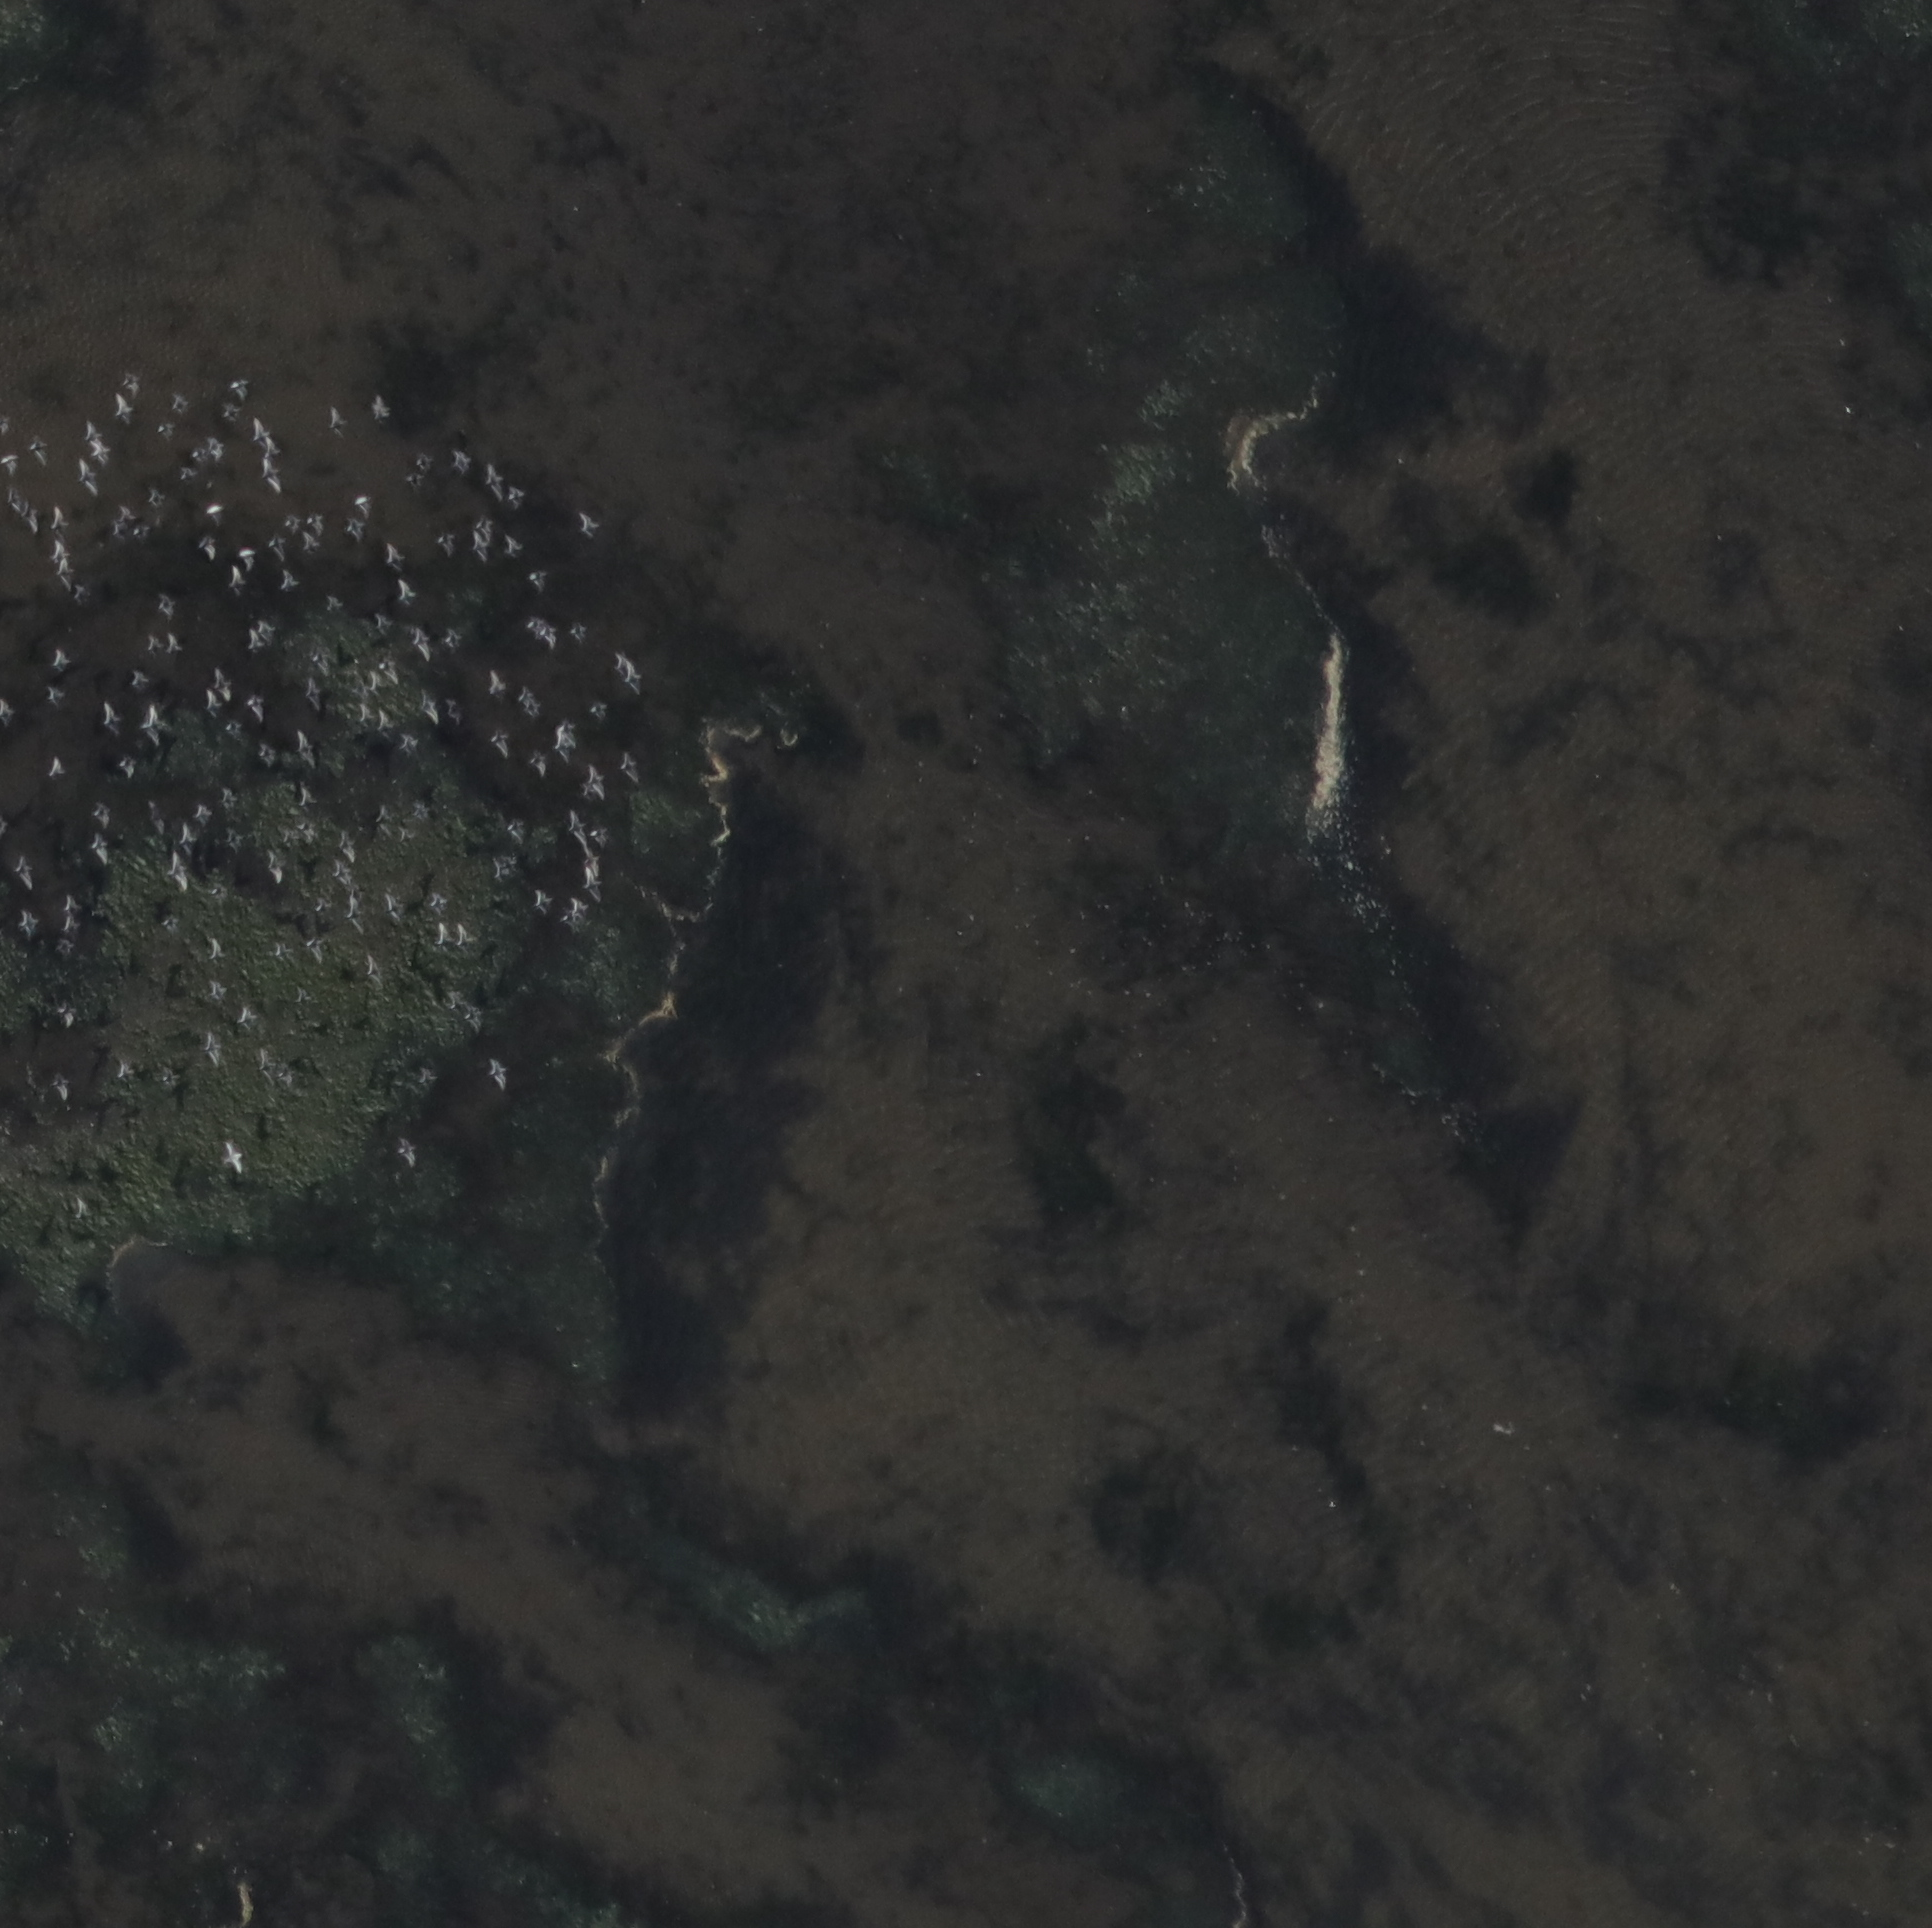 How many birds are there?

164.